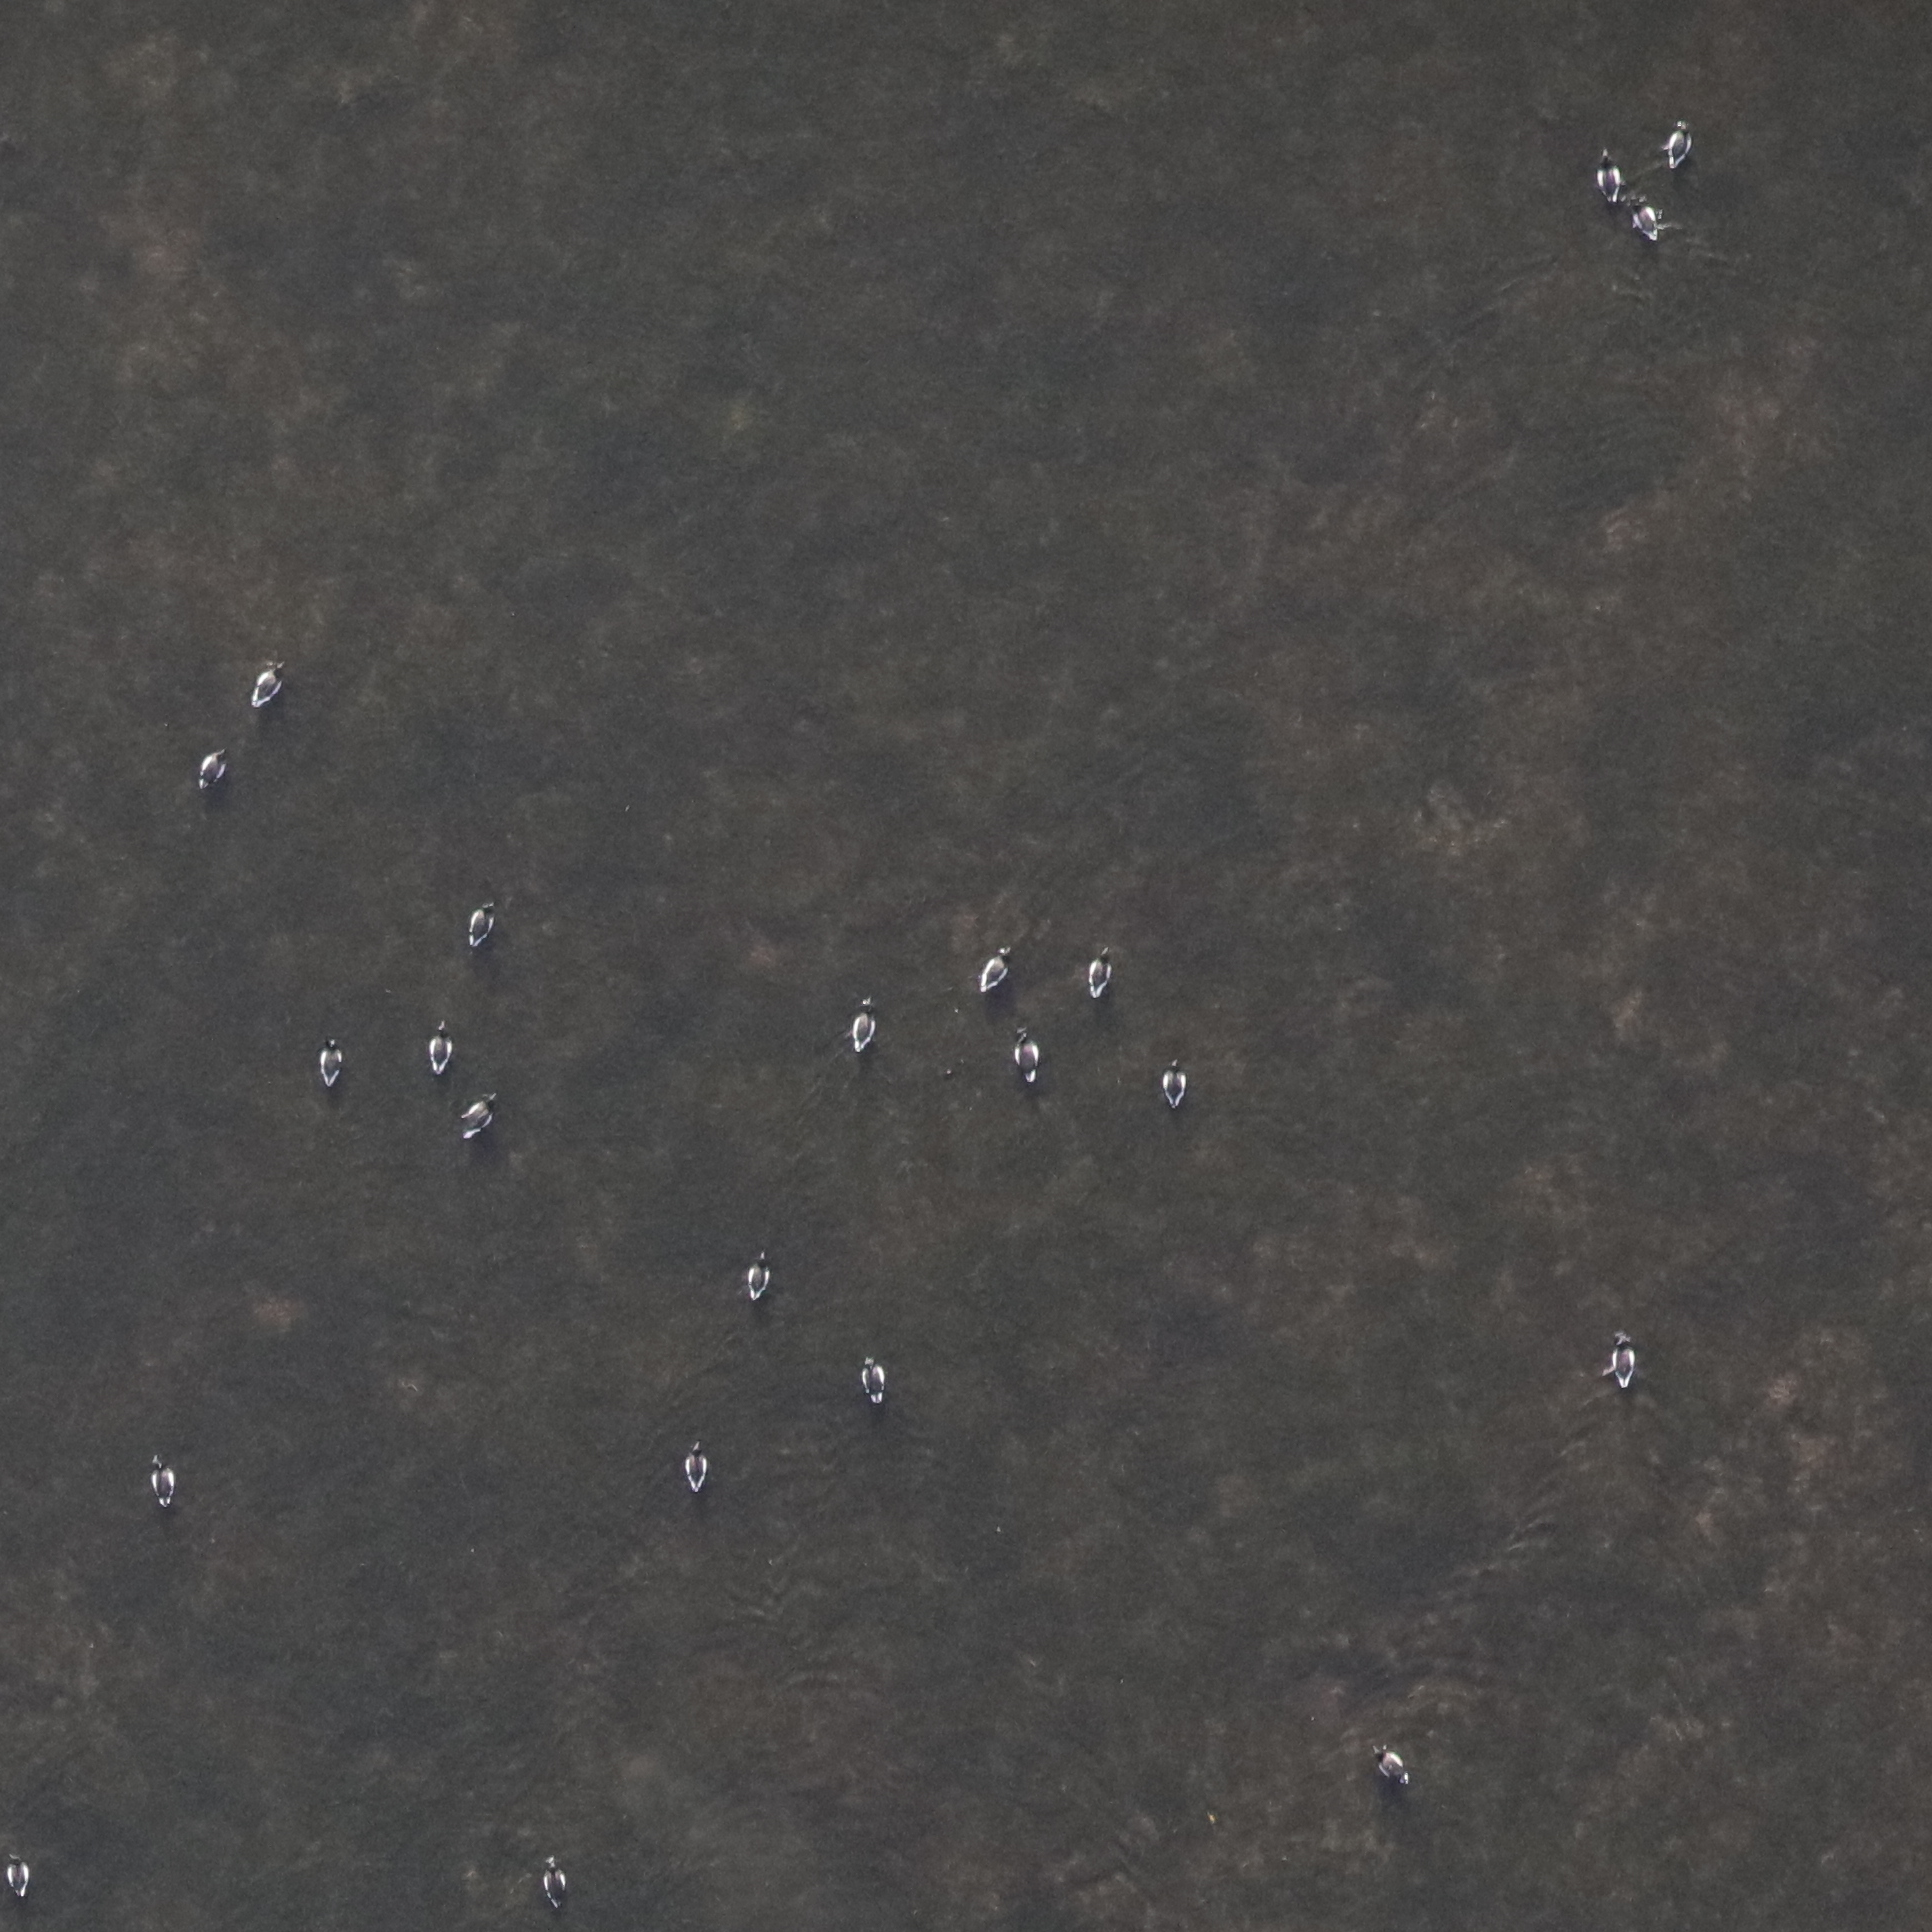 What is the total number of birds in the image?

22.